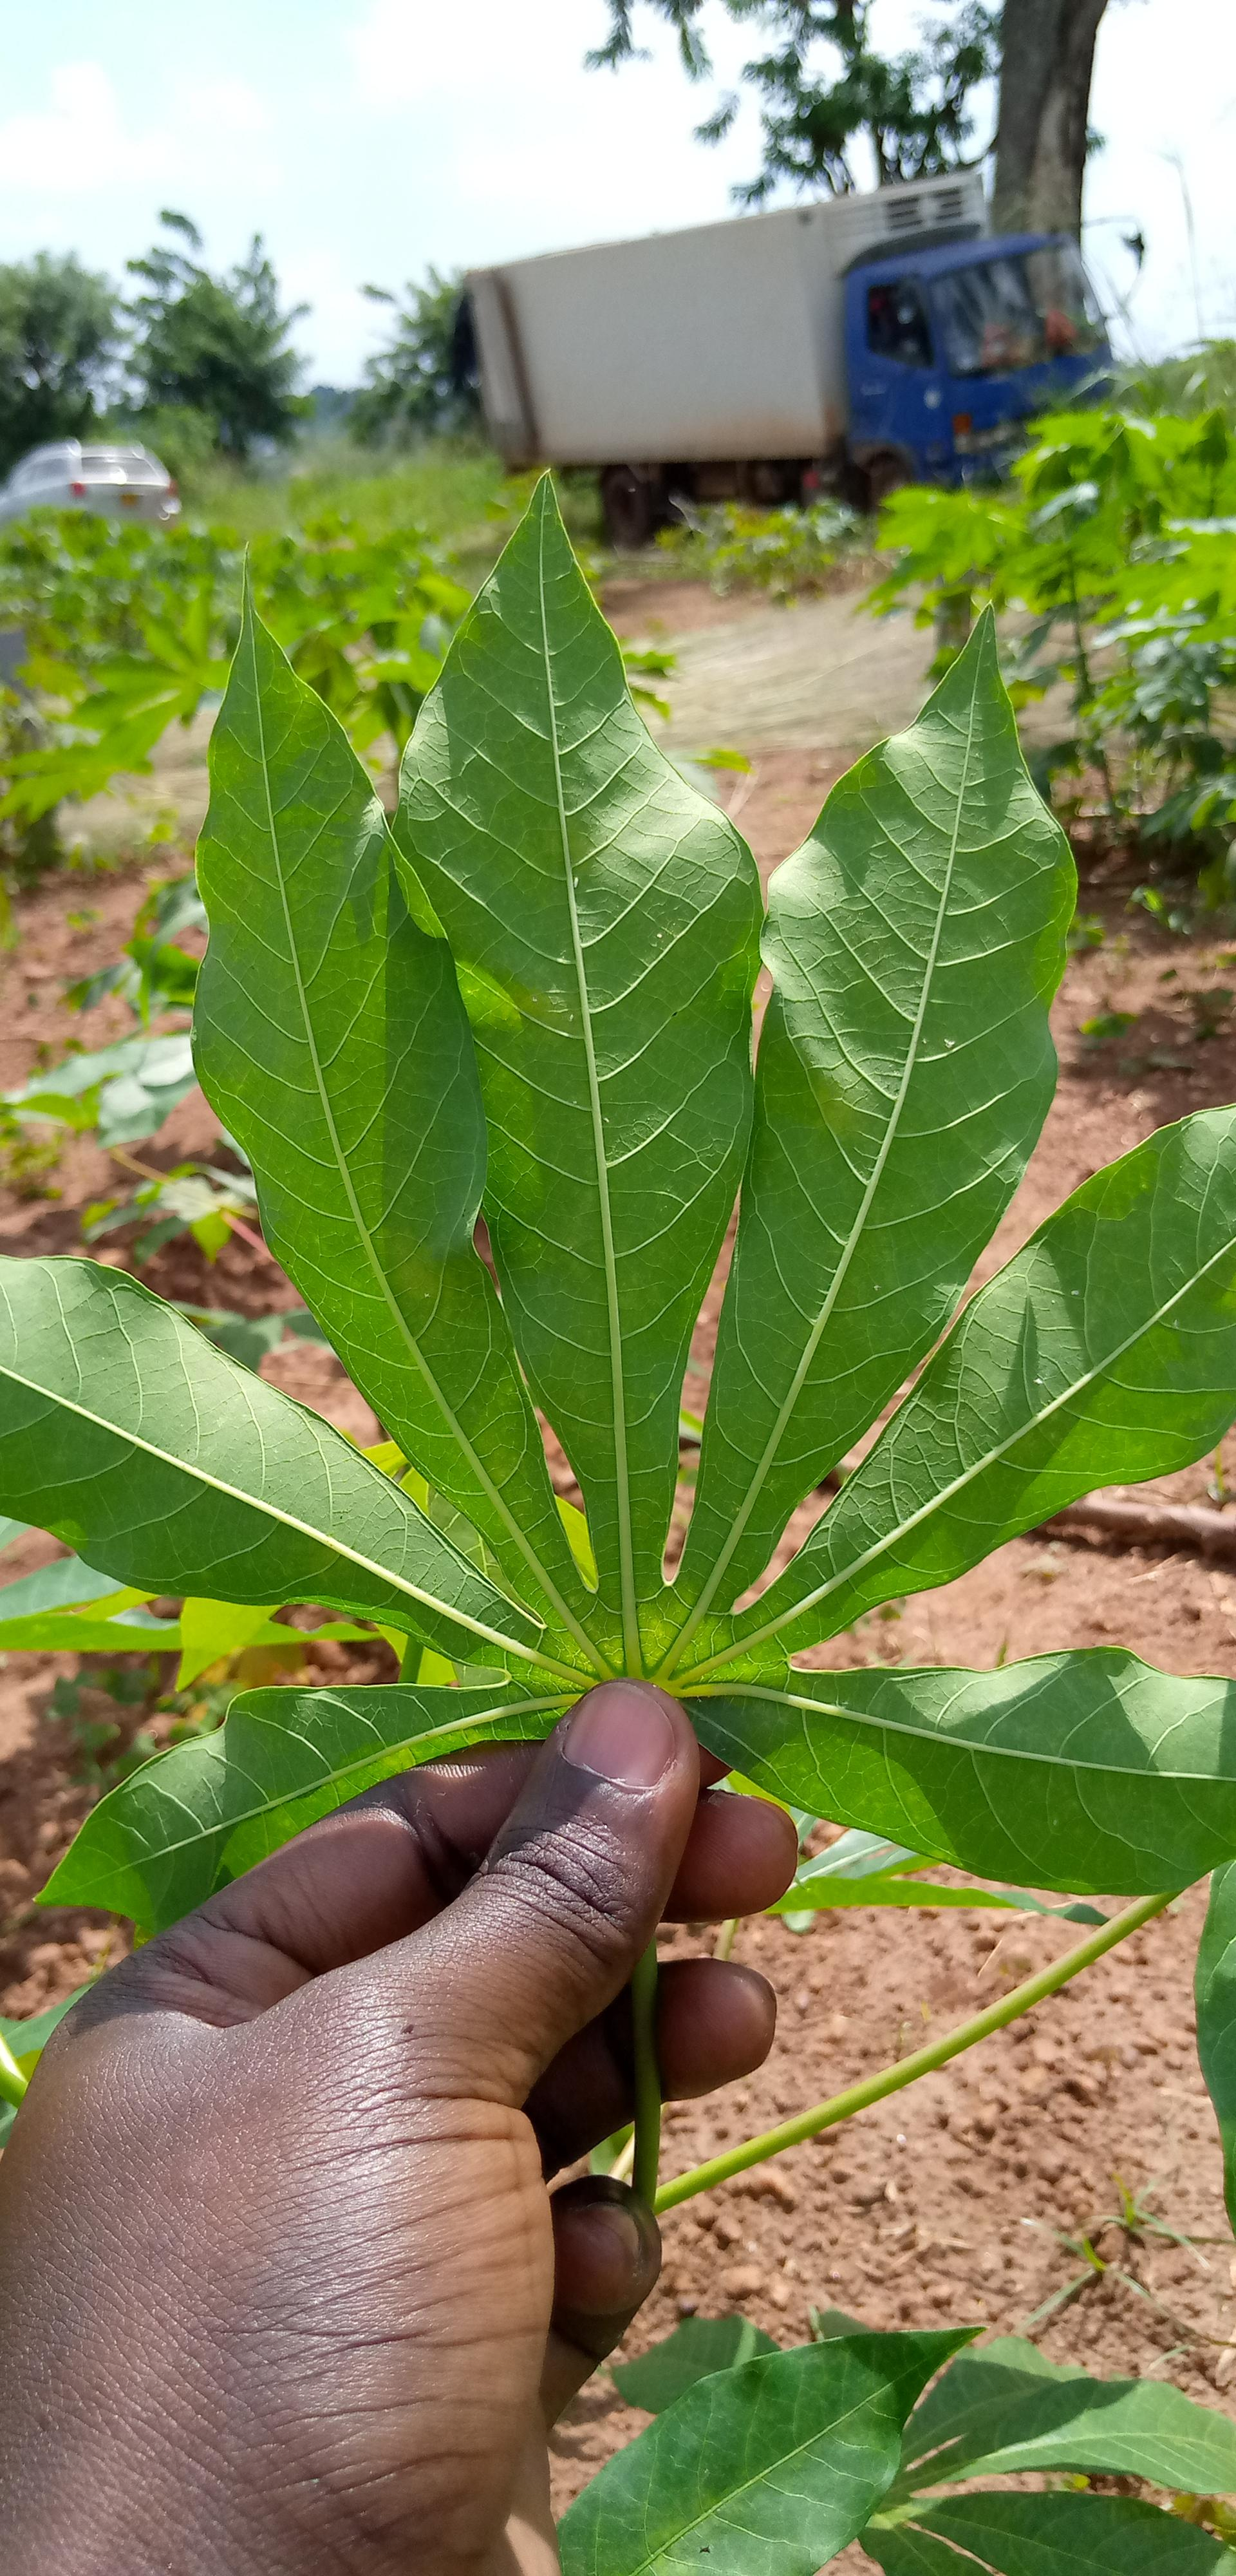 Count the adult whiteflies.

5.